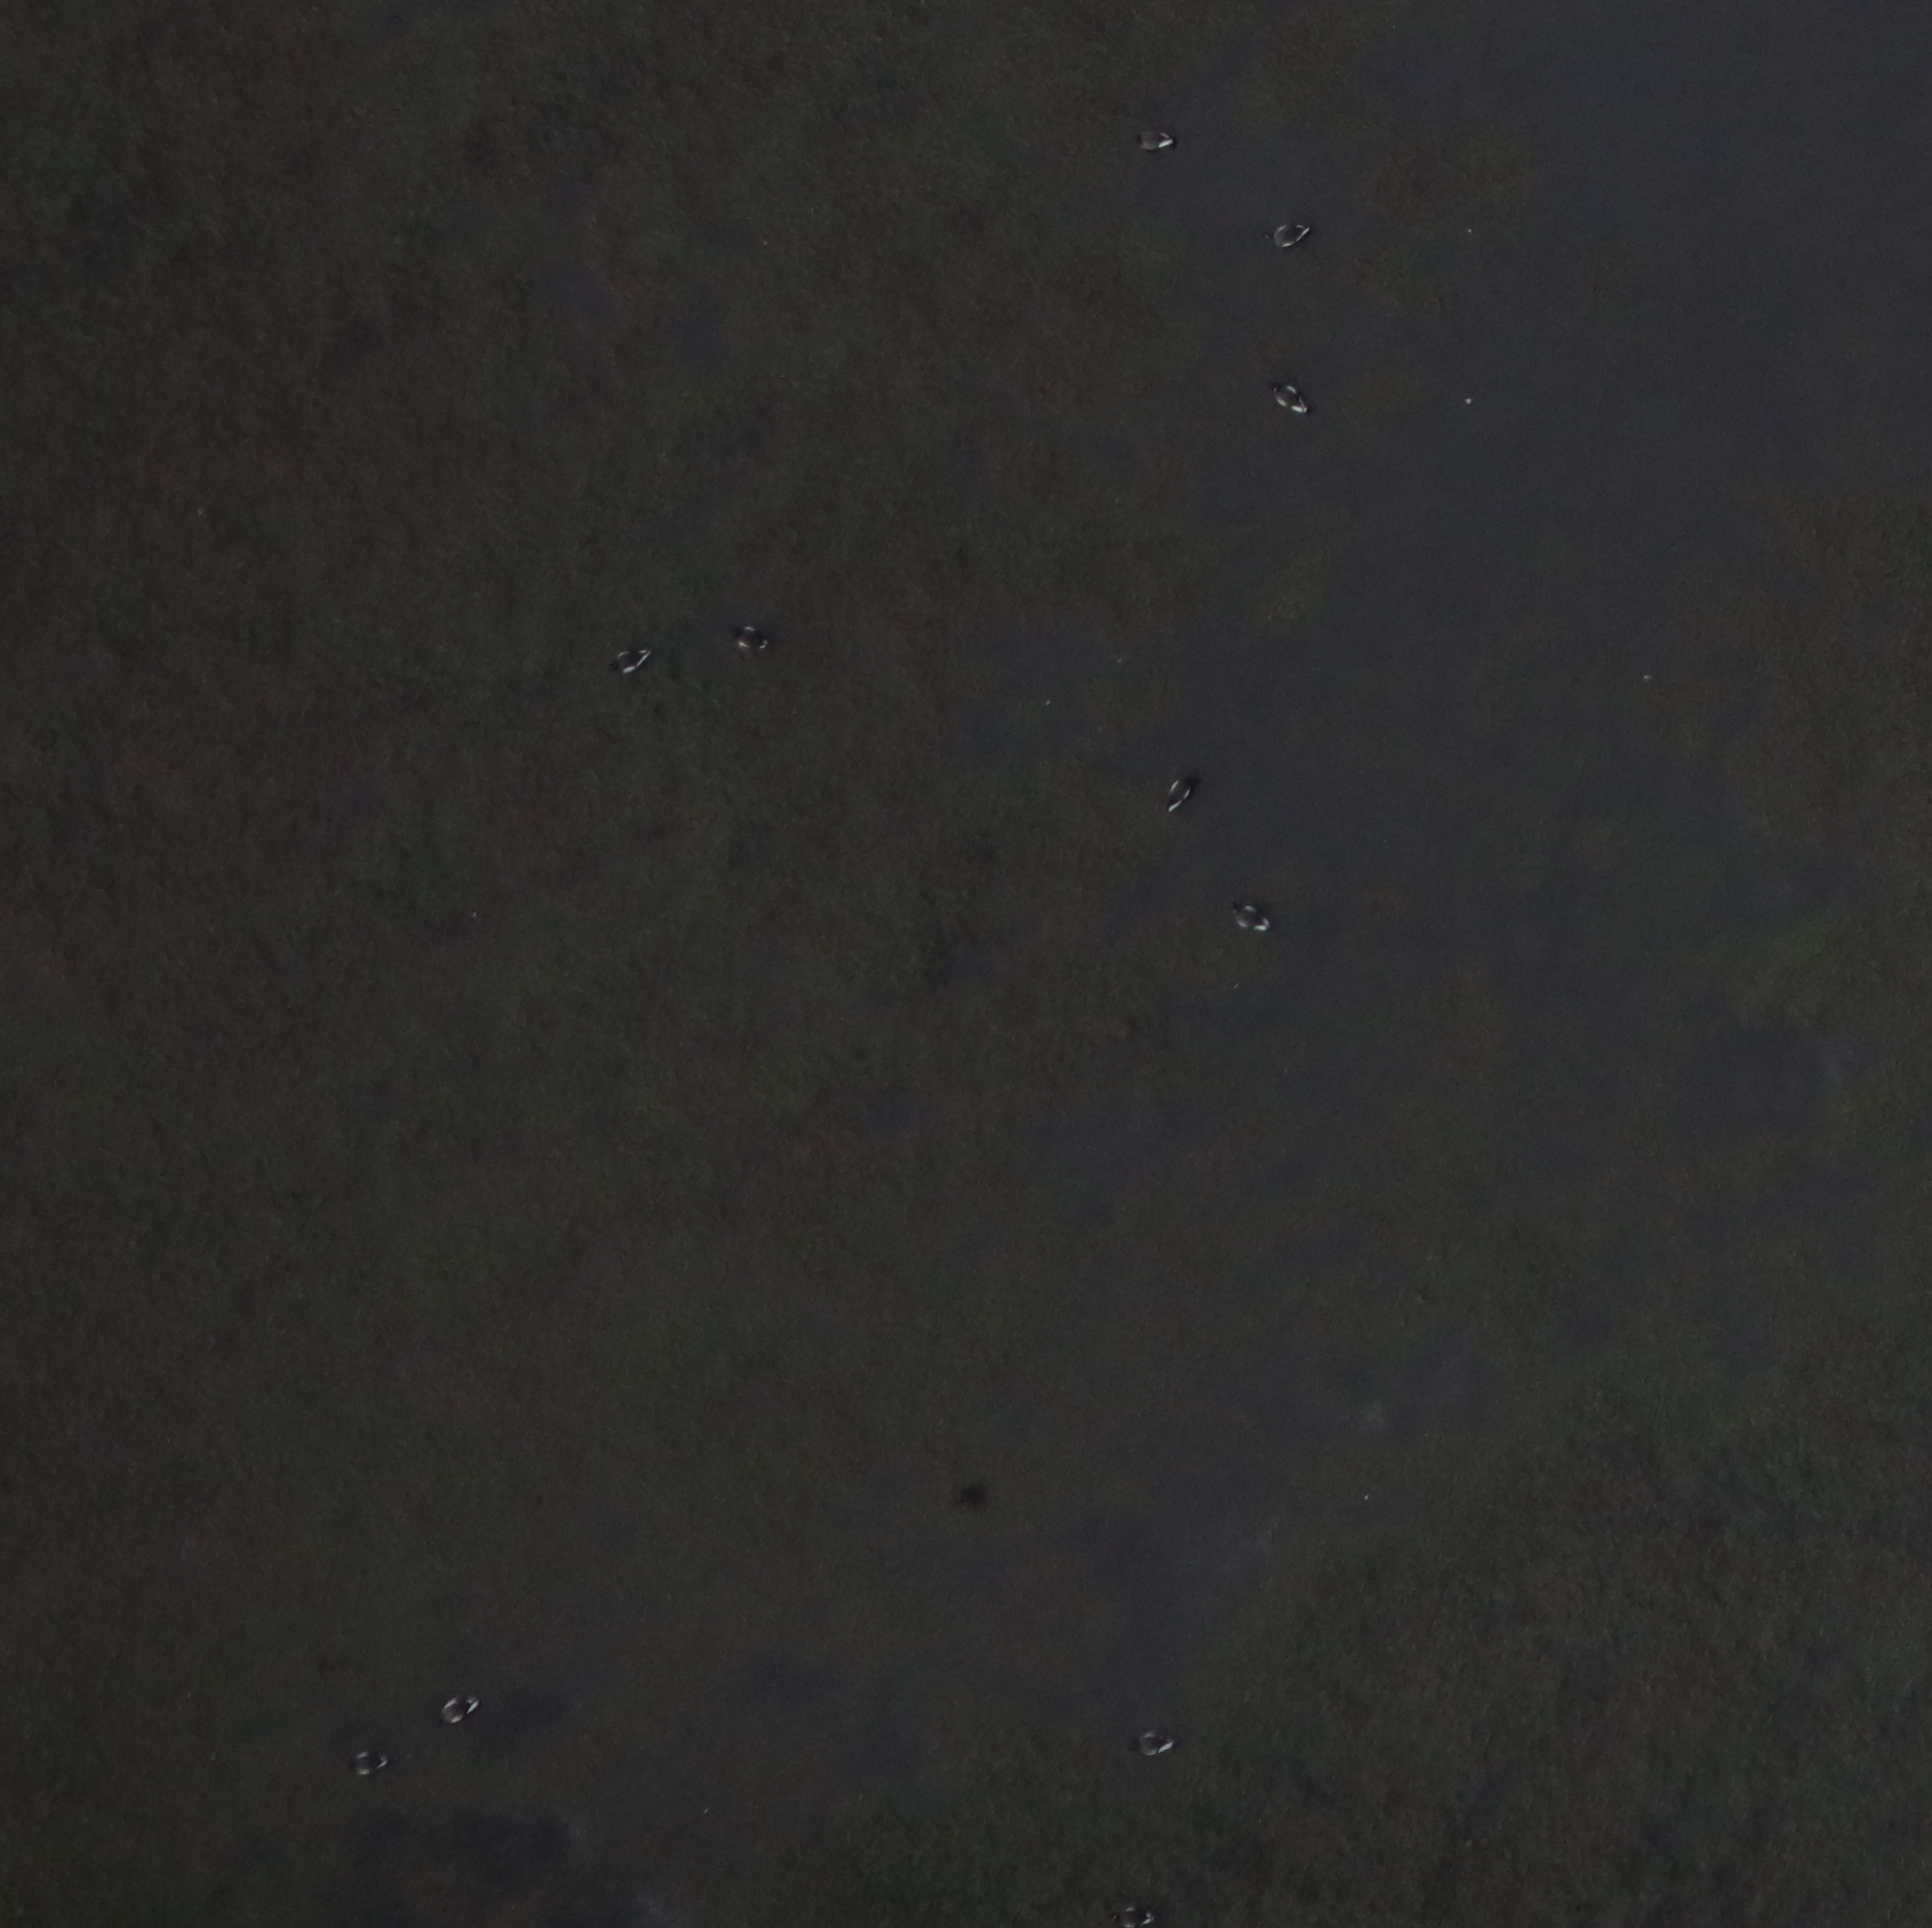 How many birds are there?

10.